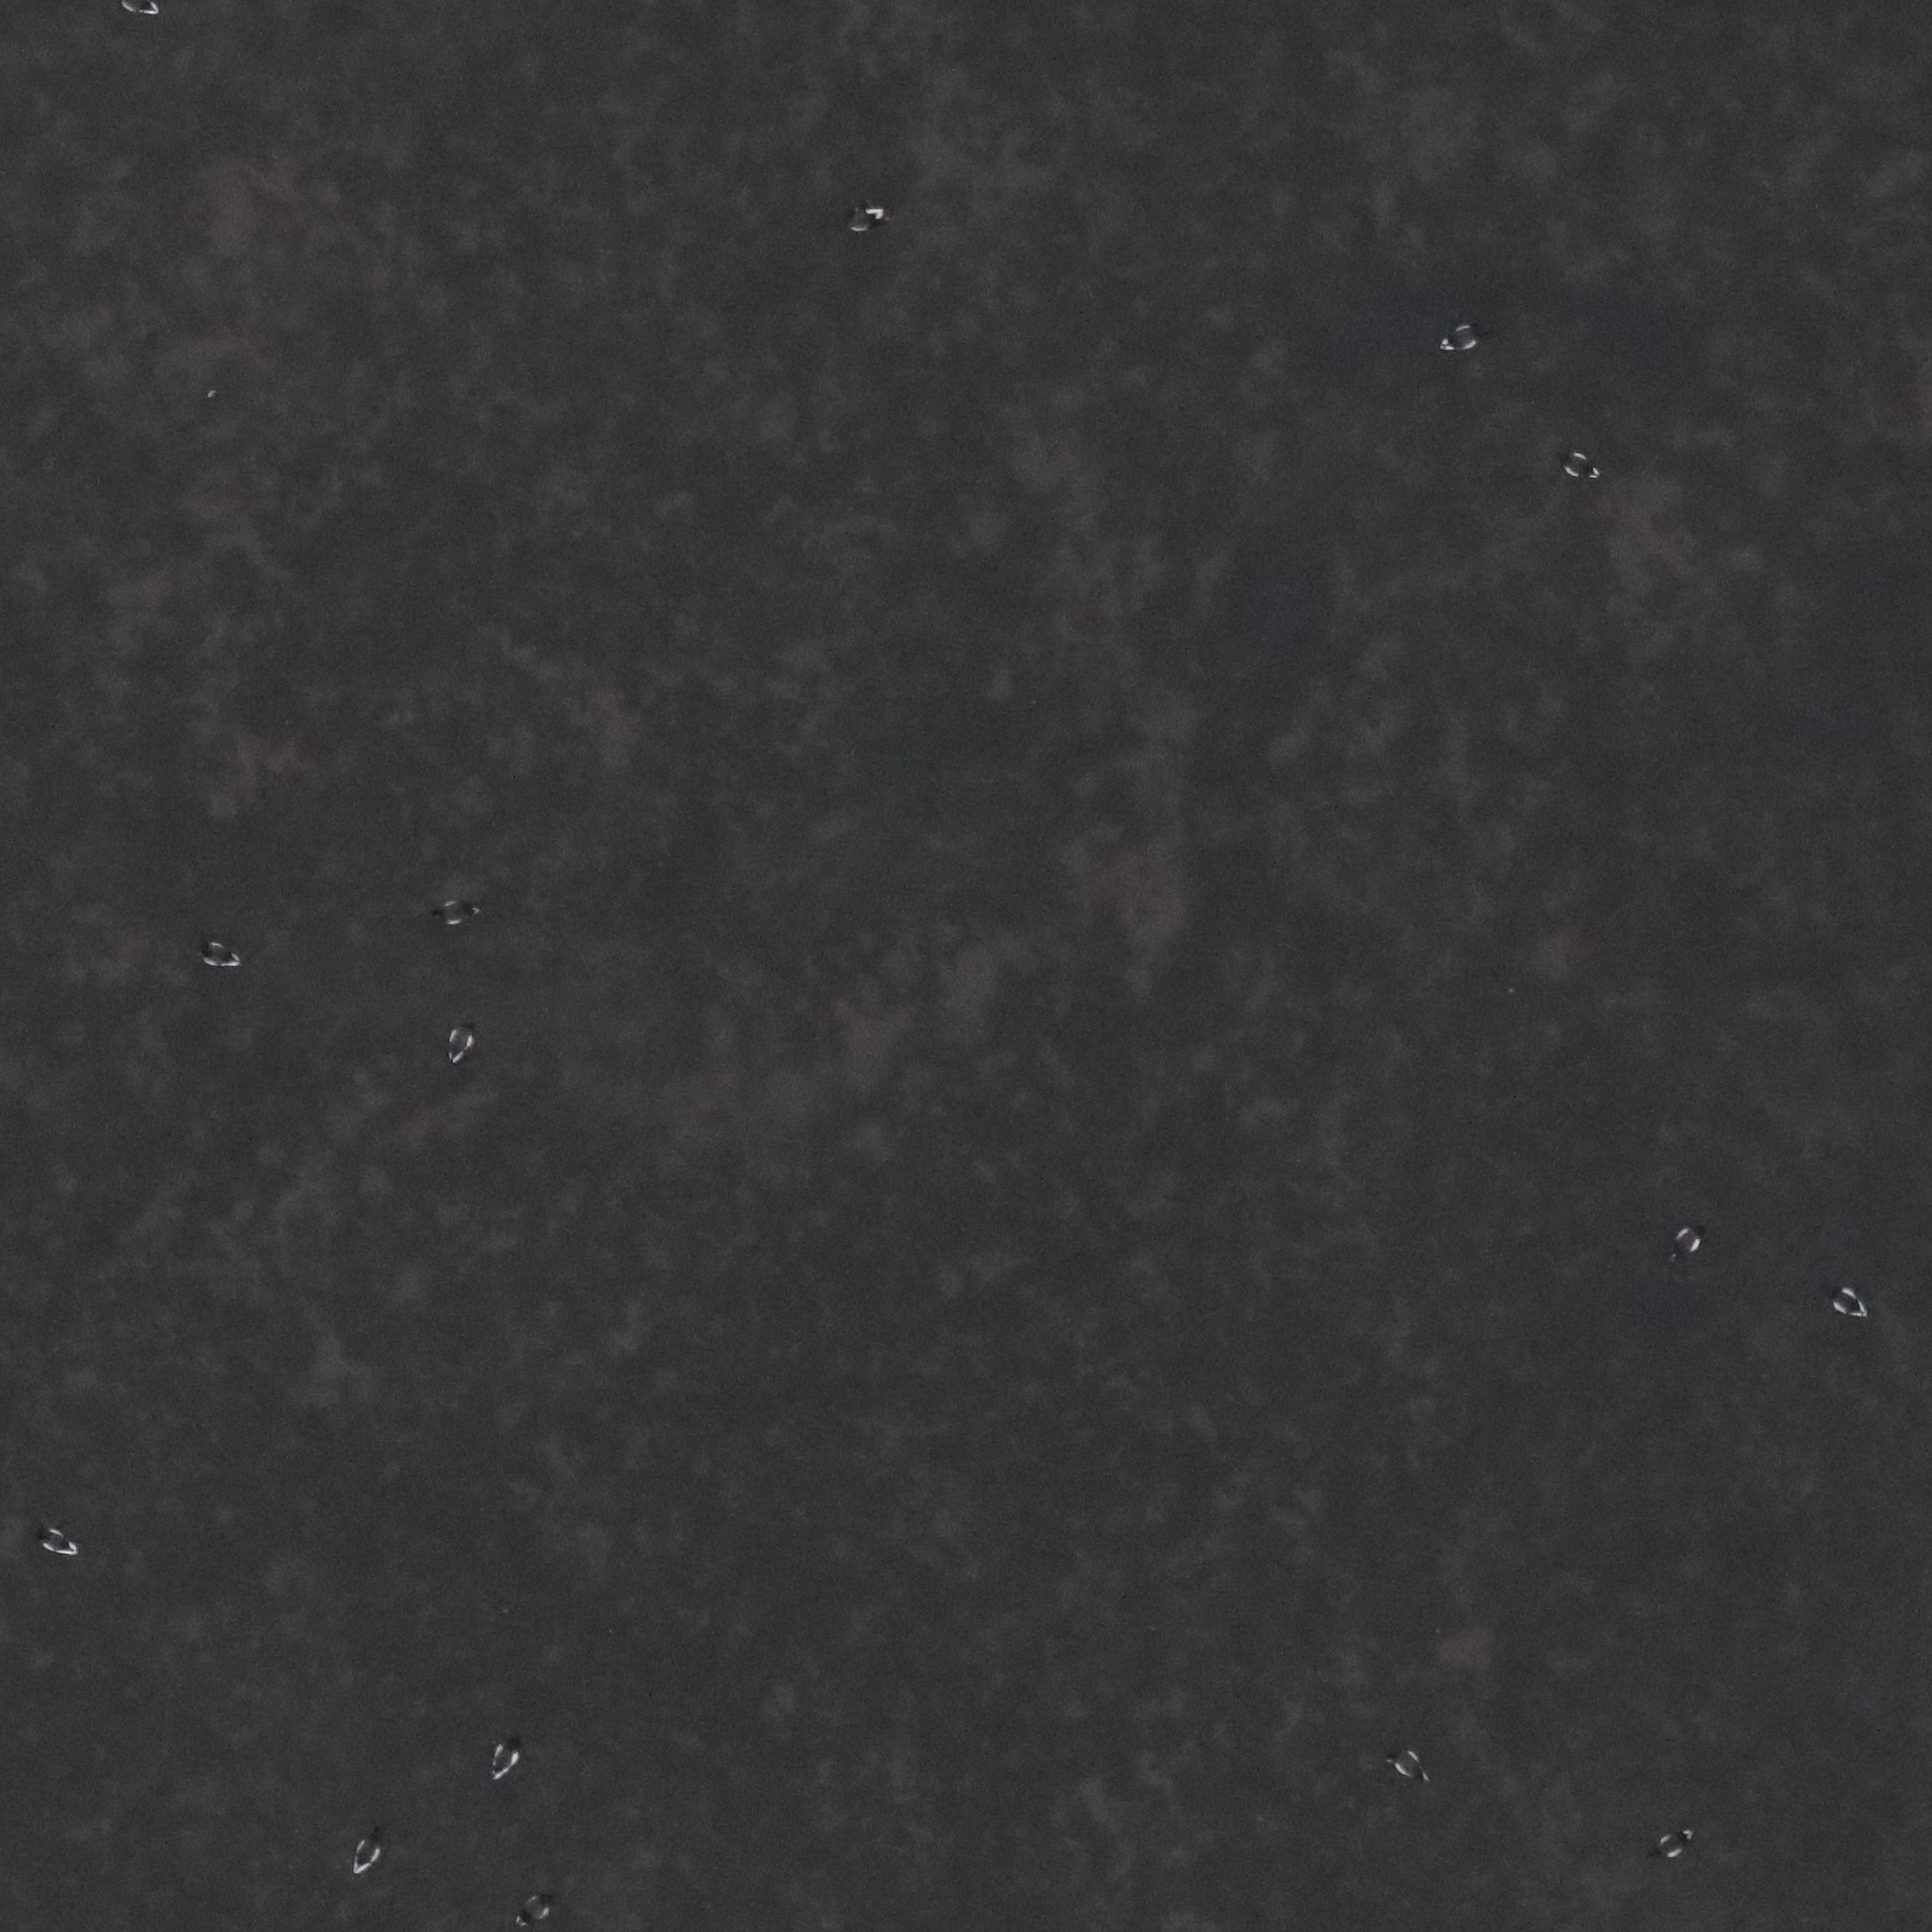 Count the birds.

15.